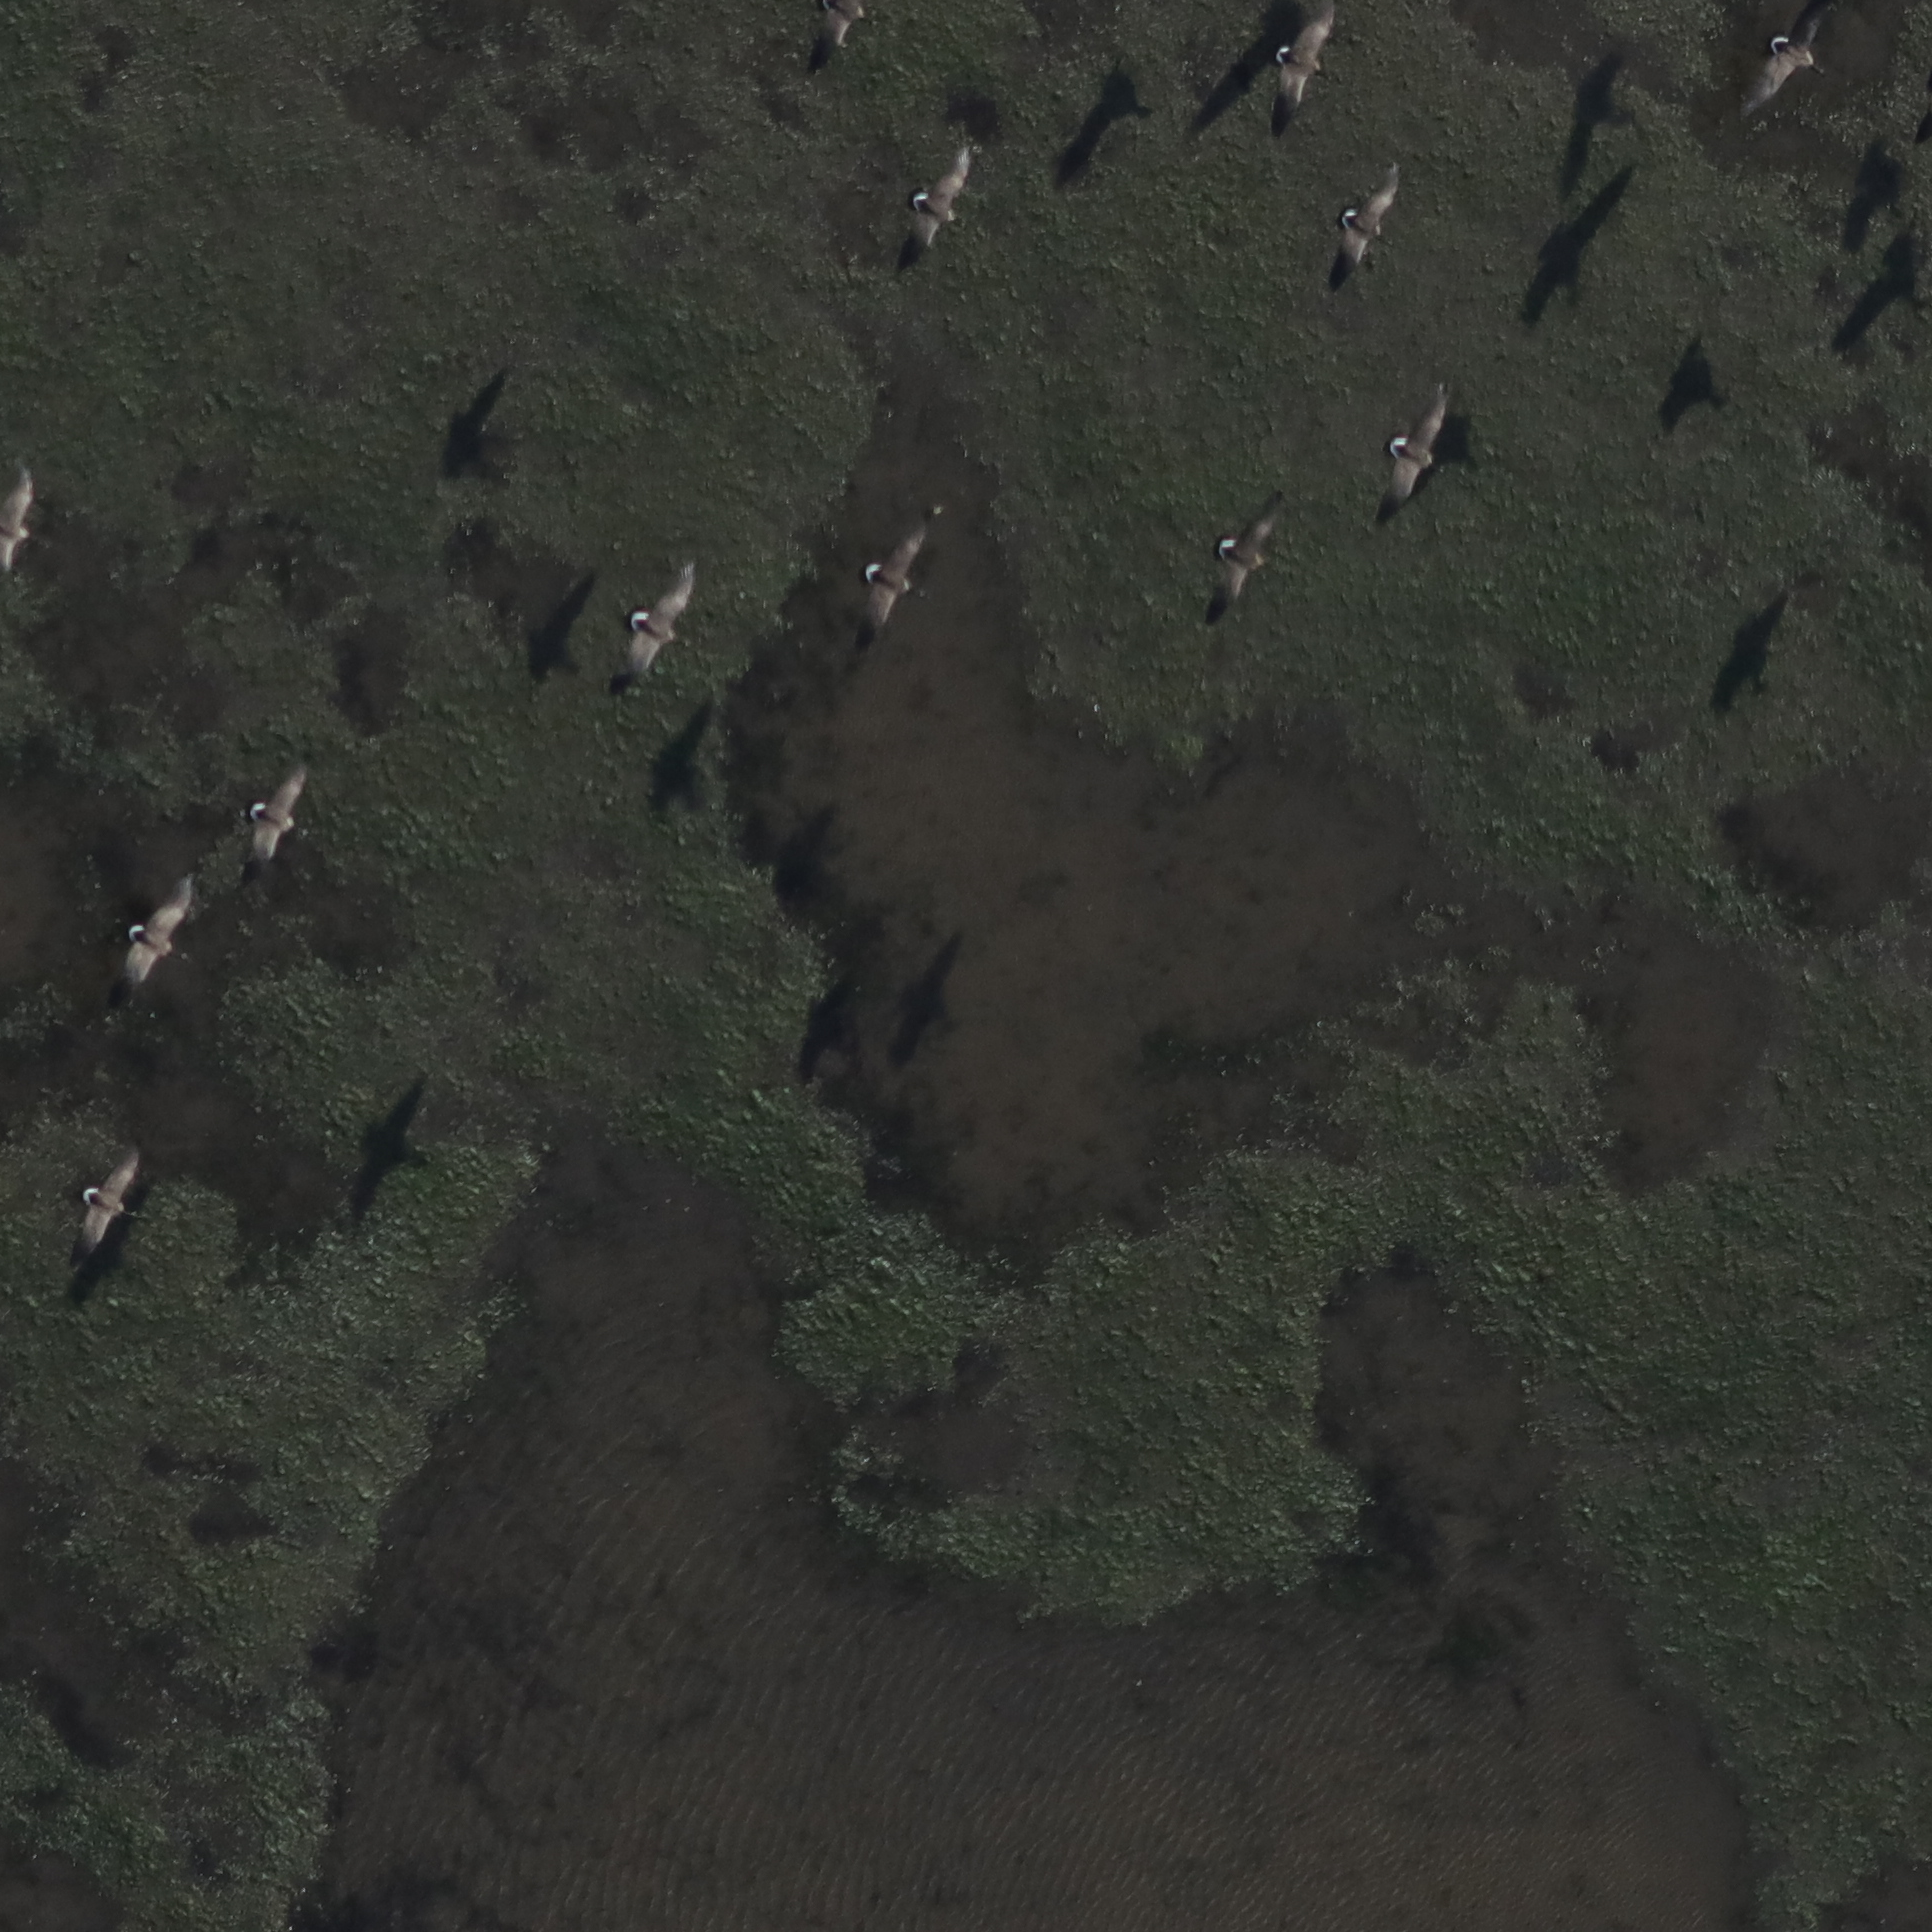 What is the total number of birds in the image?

13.